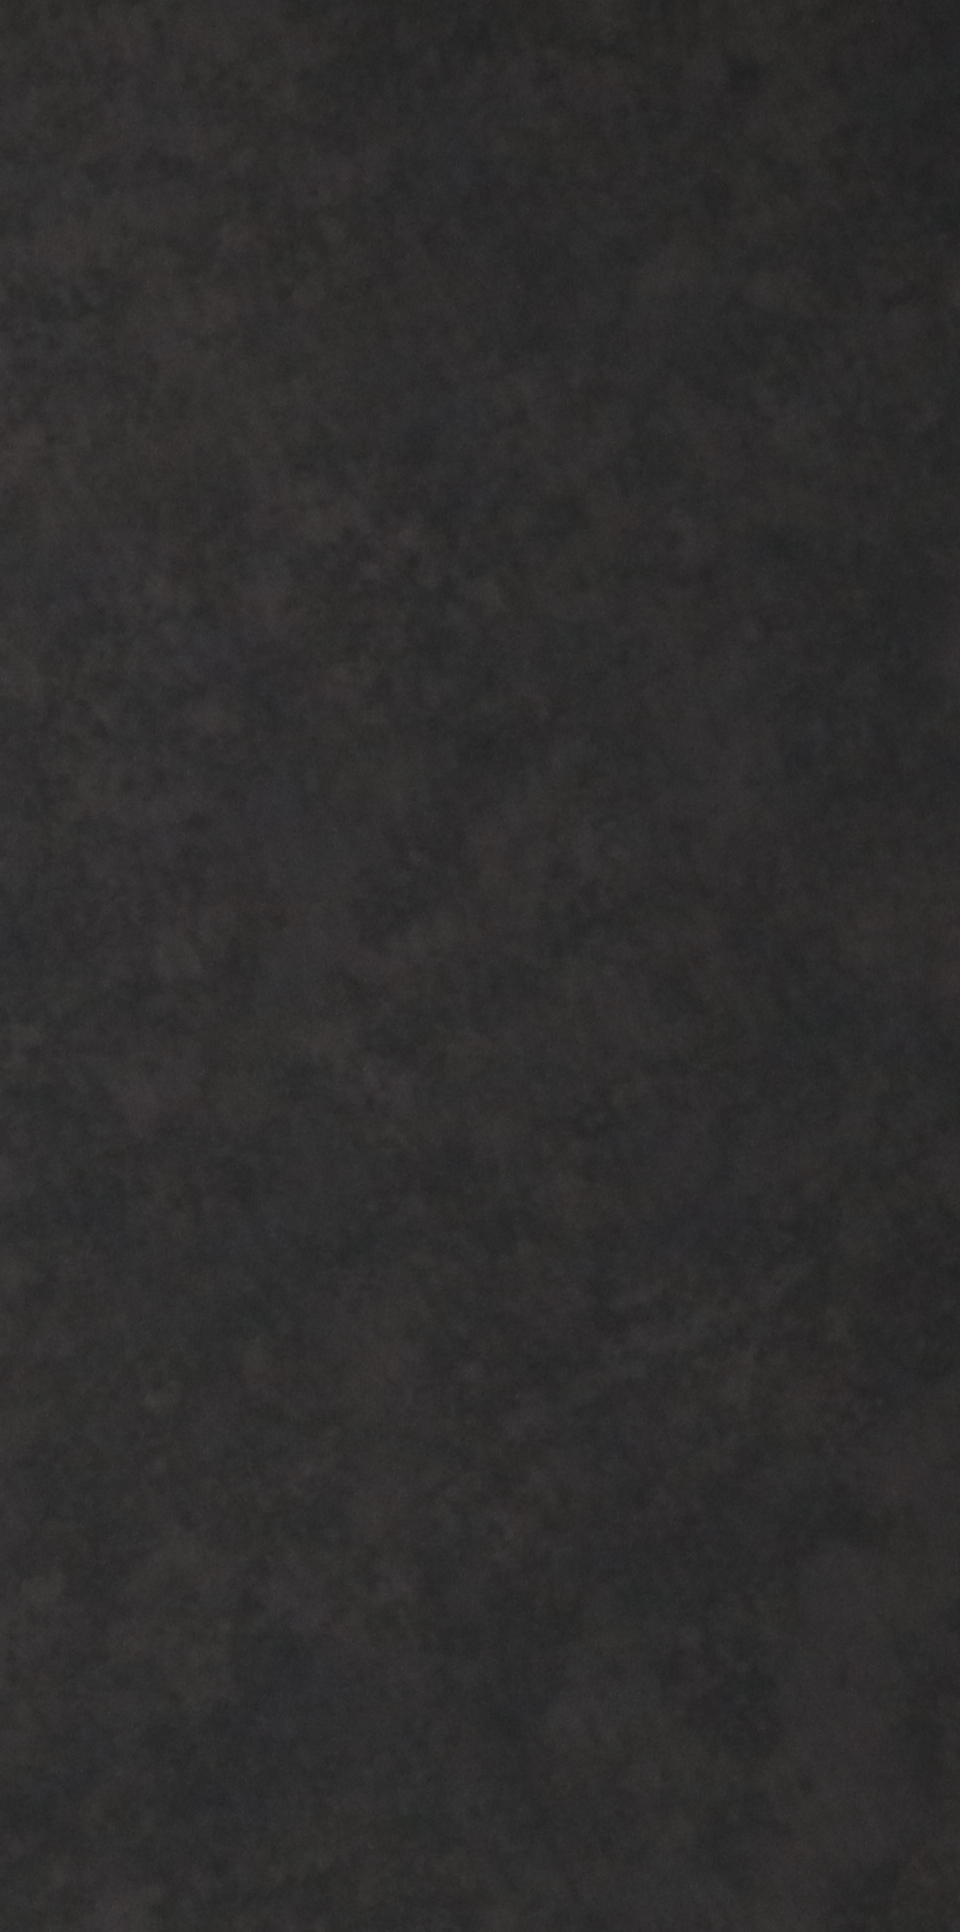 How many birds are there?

0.